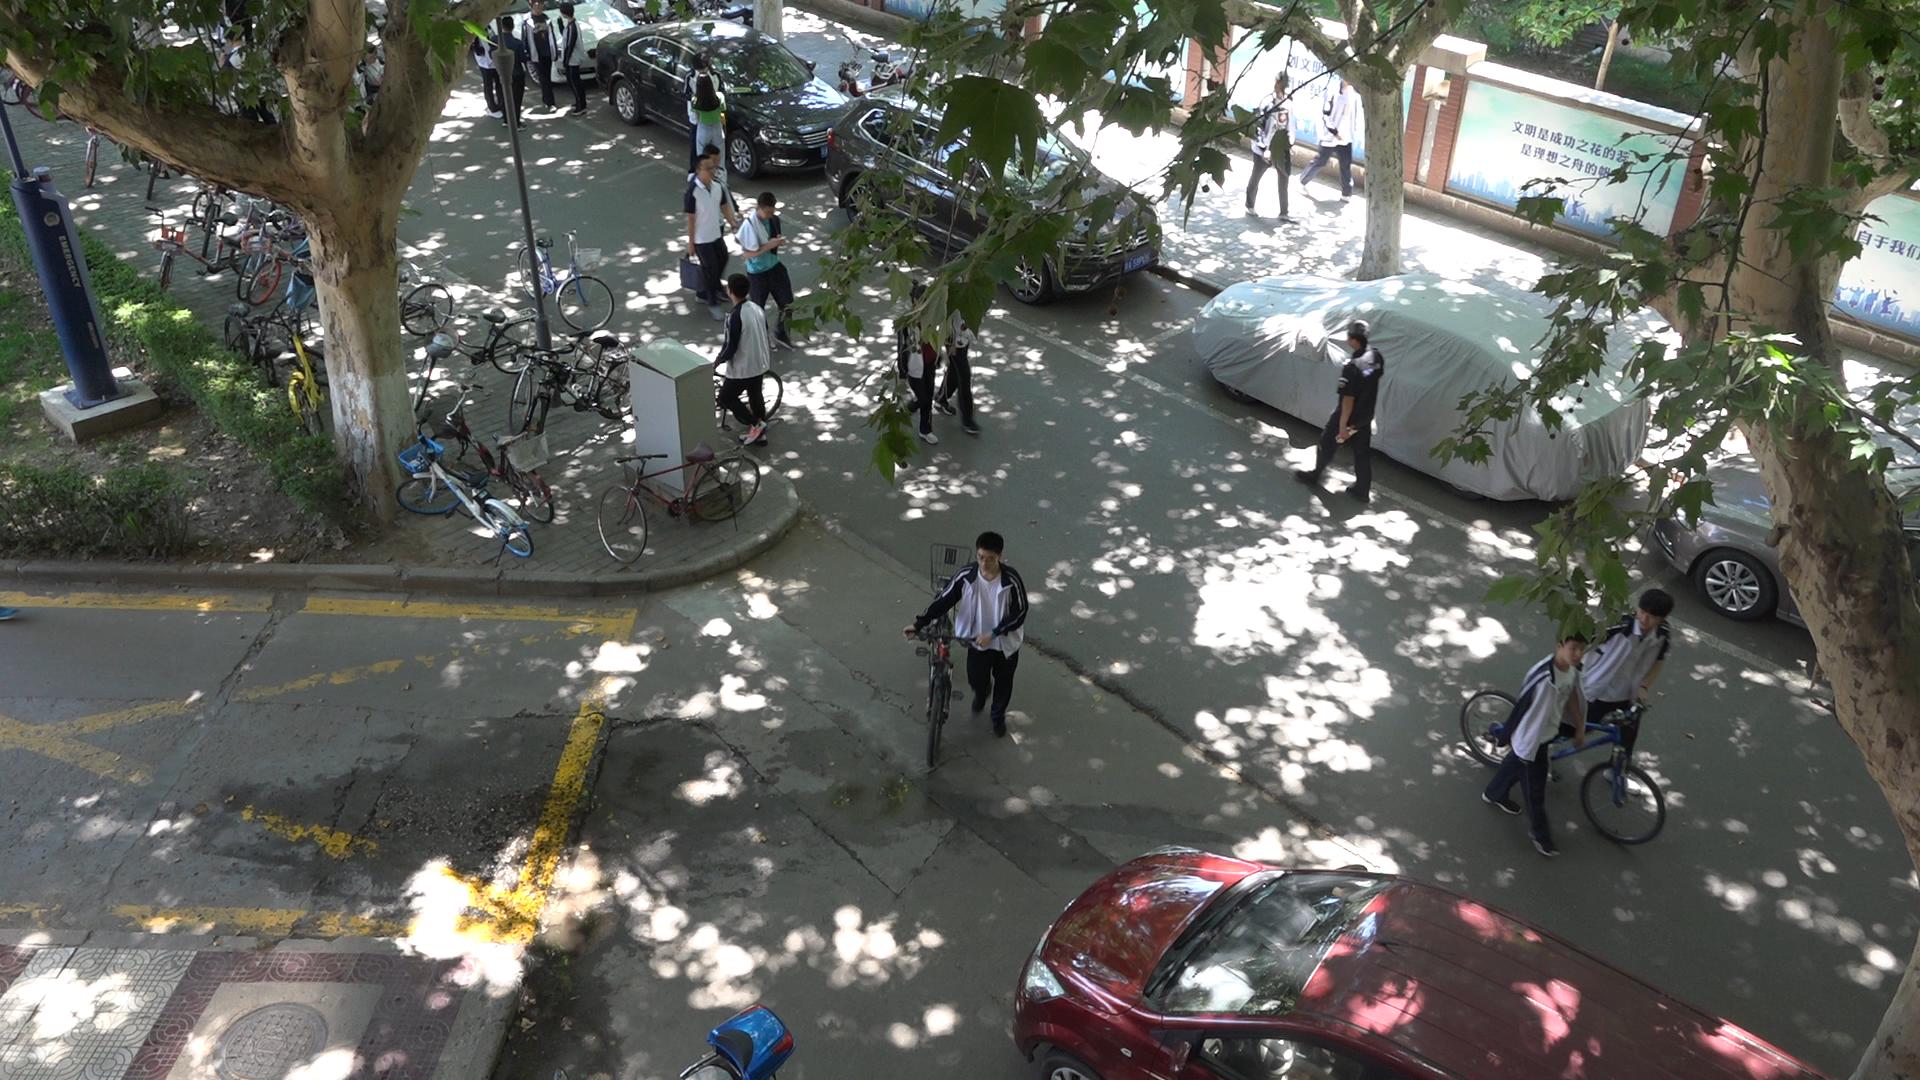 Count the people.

16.